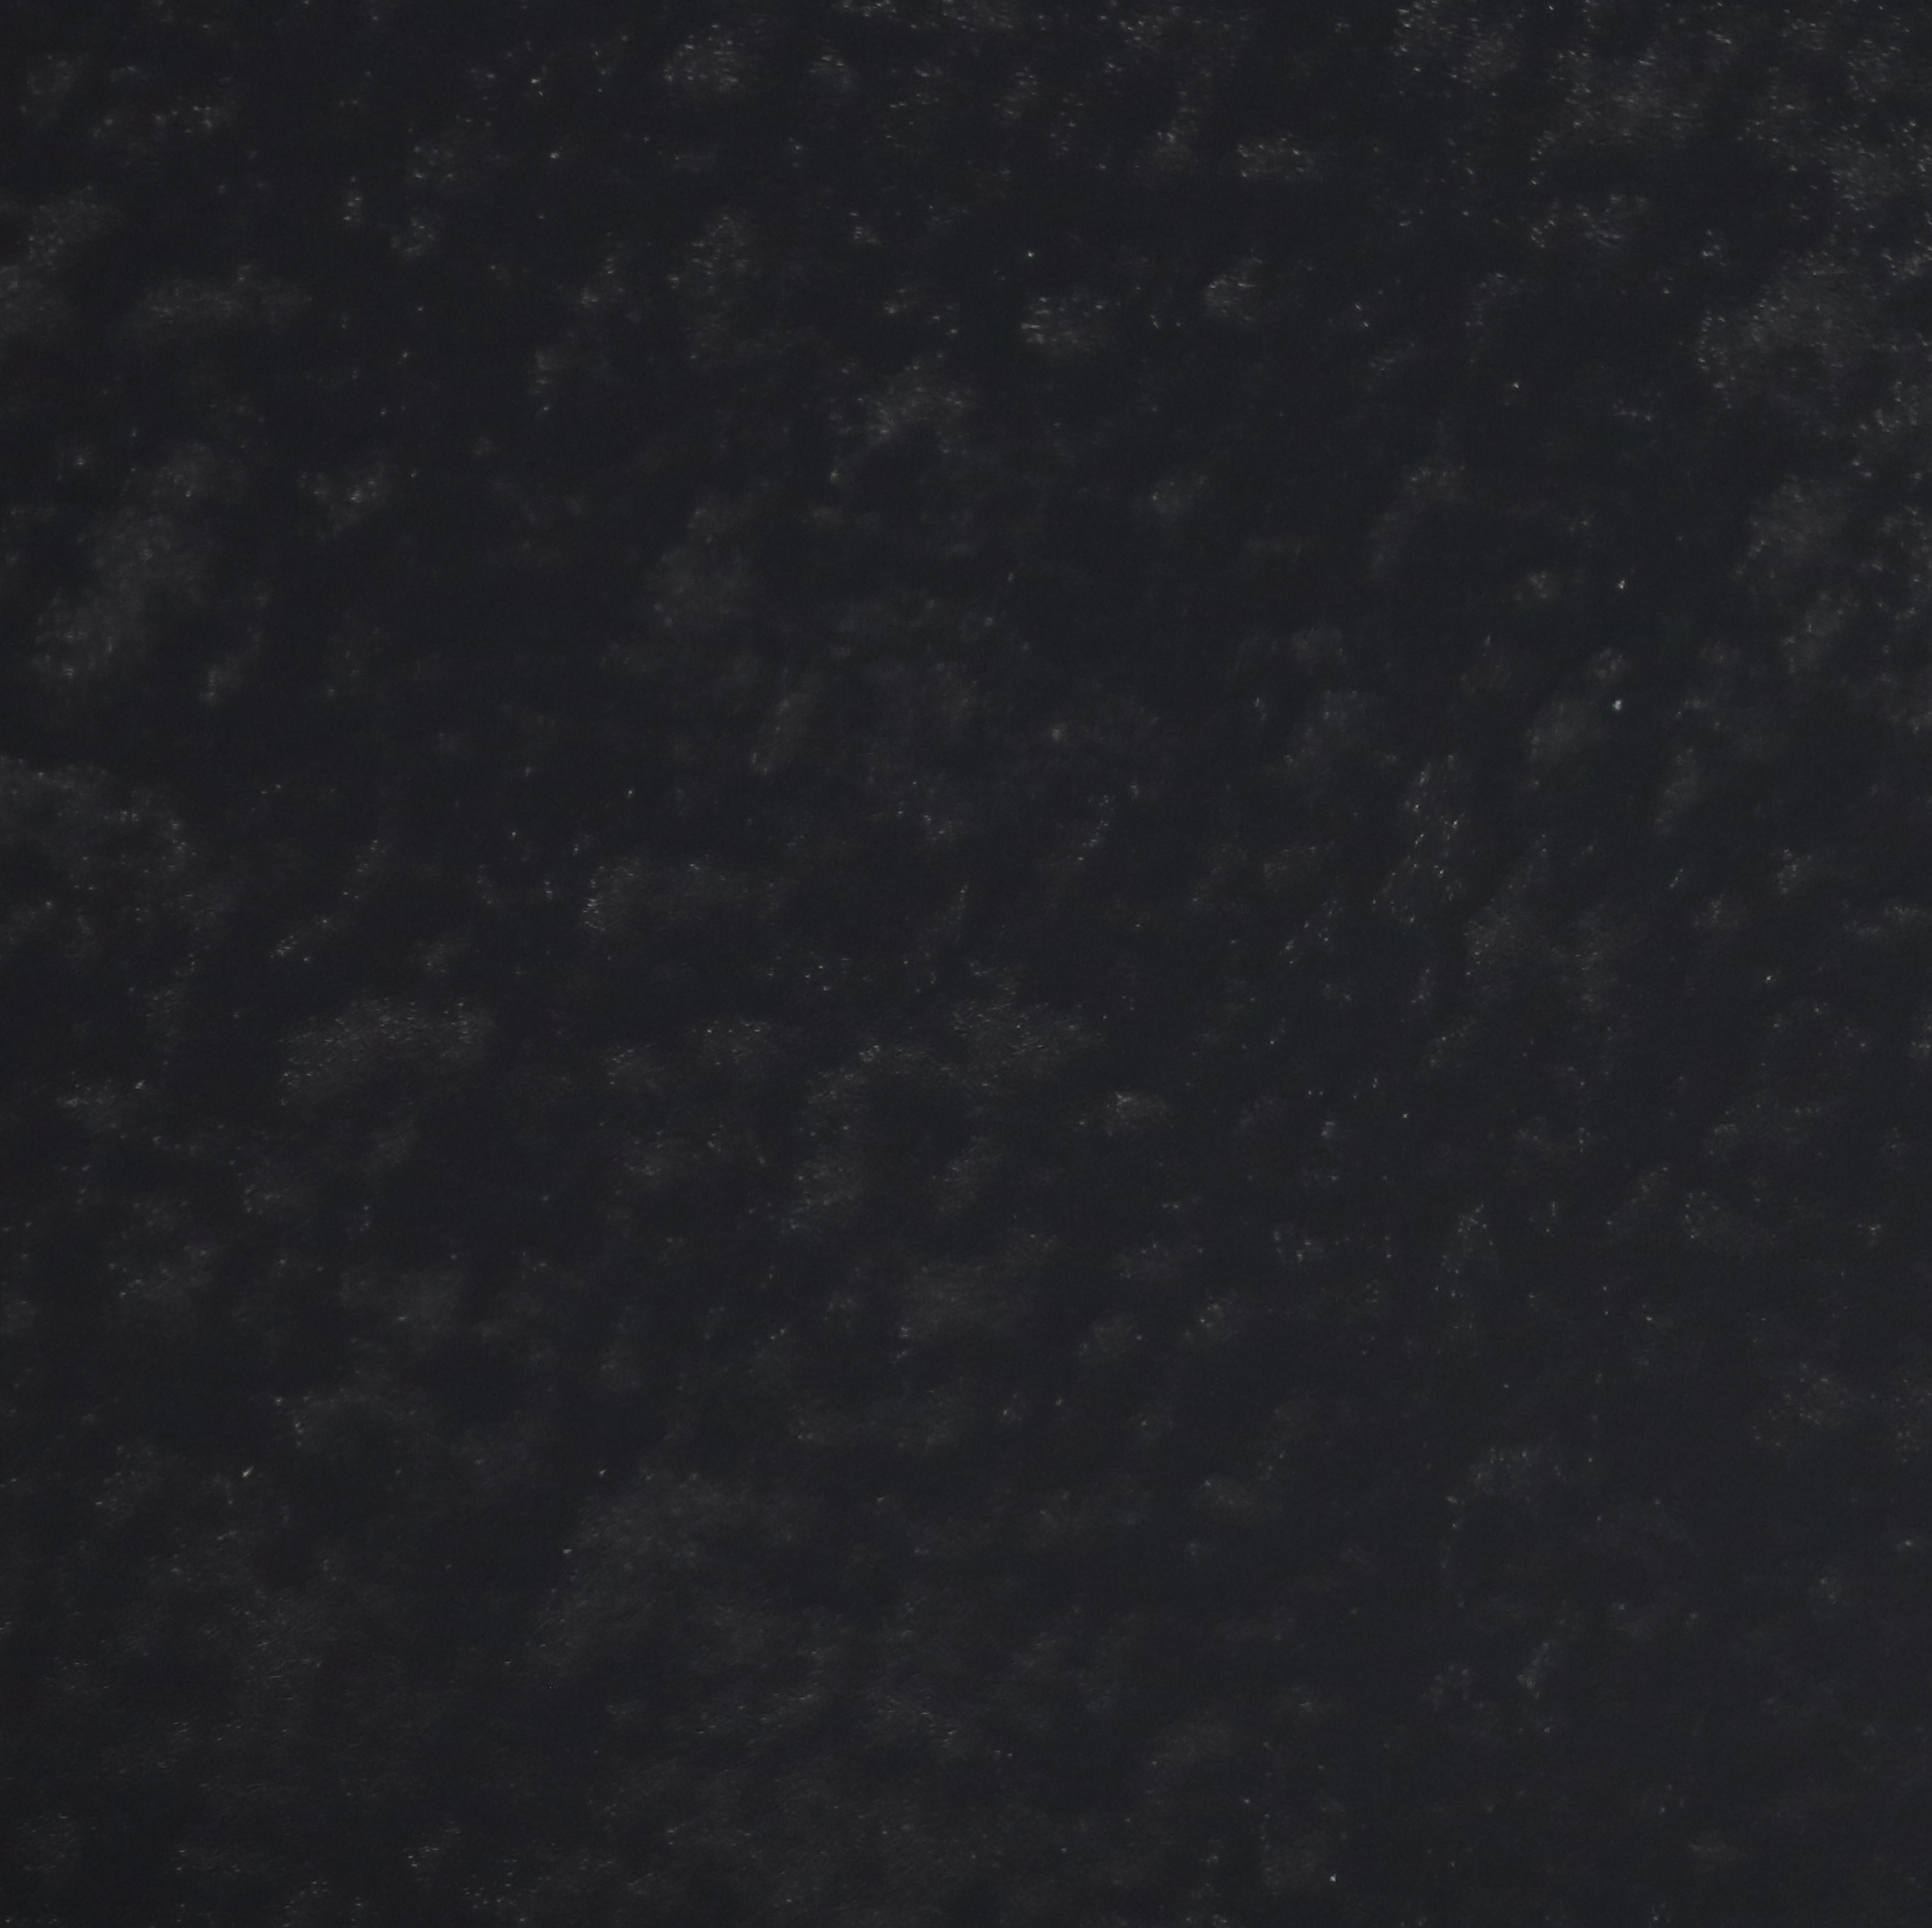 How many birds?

0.